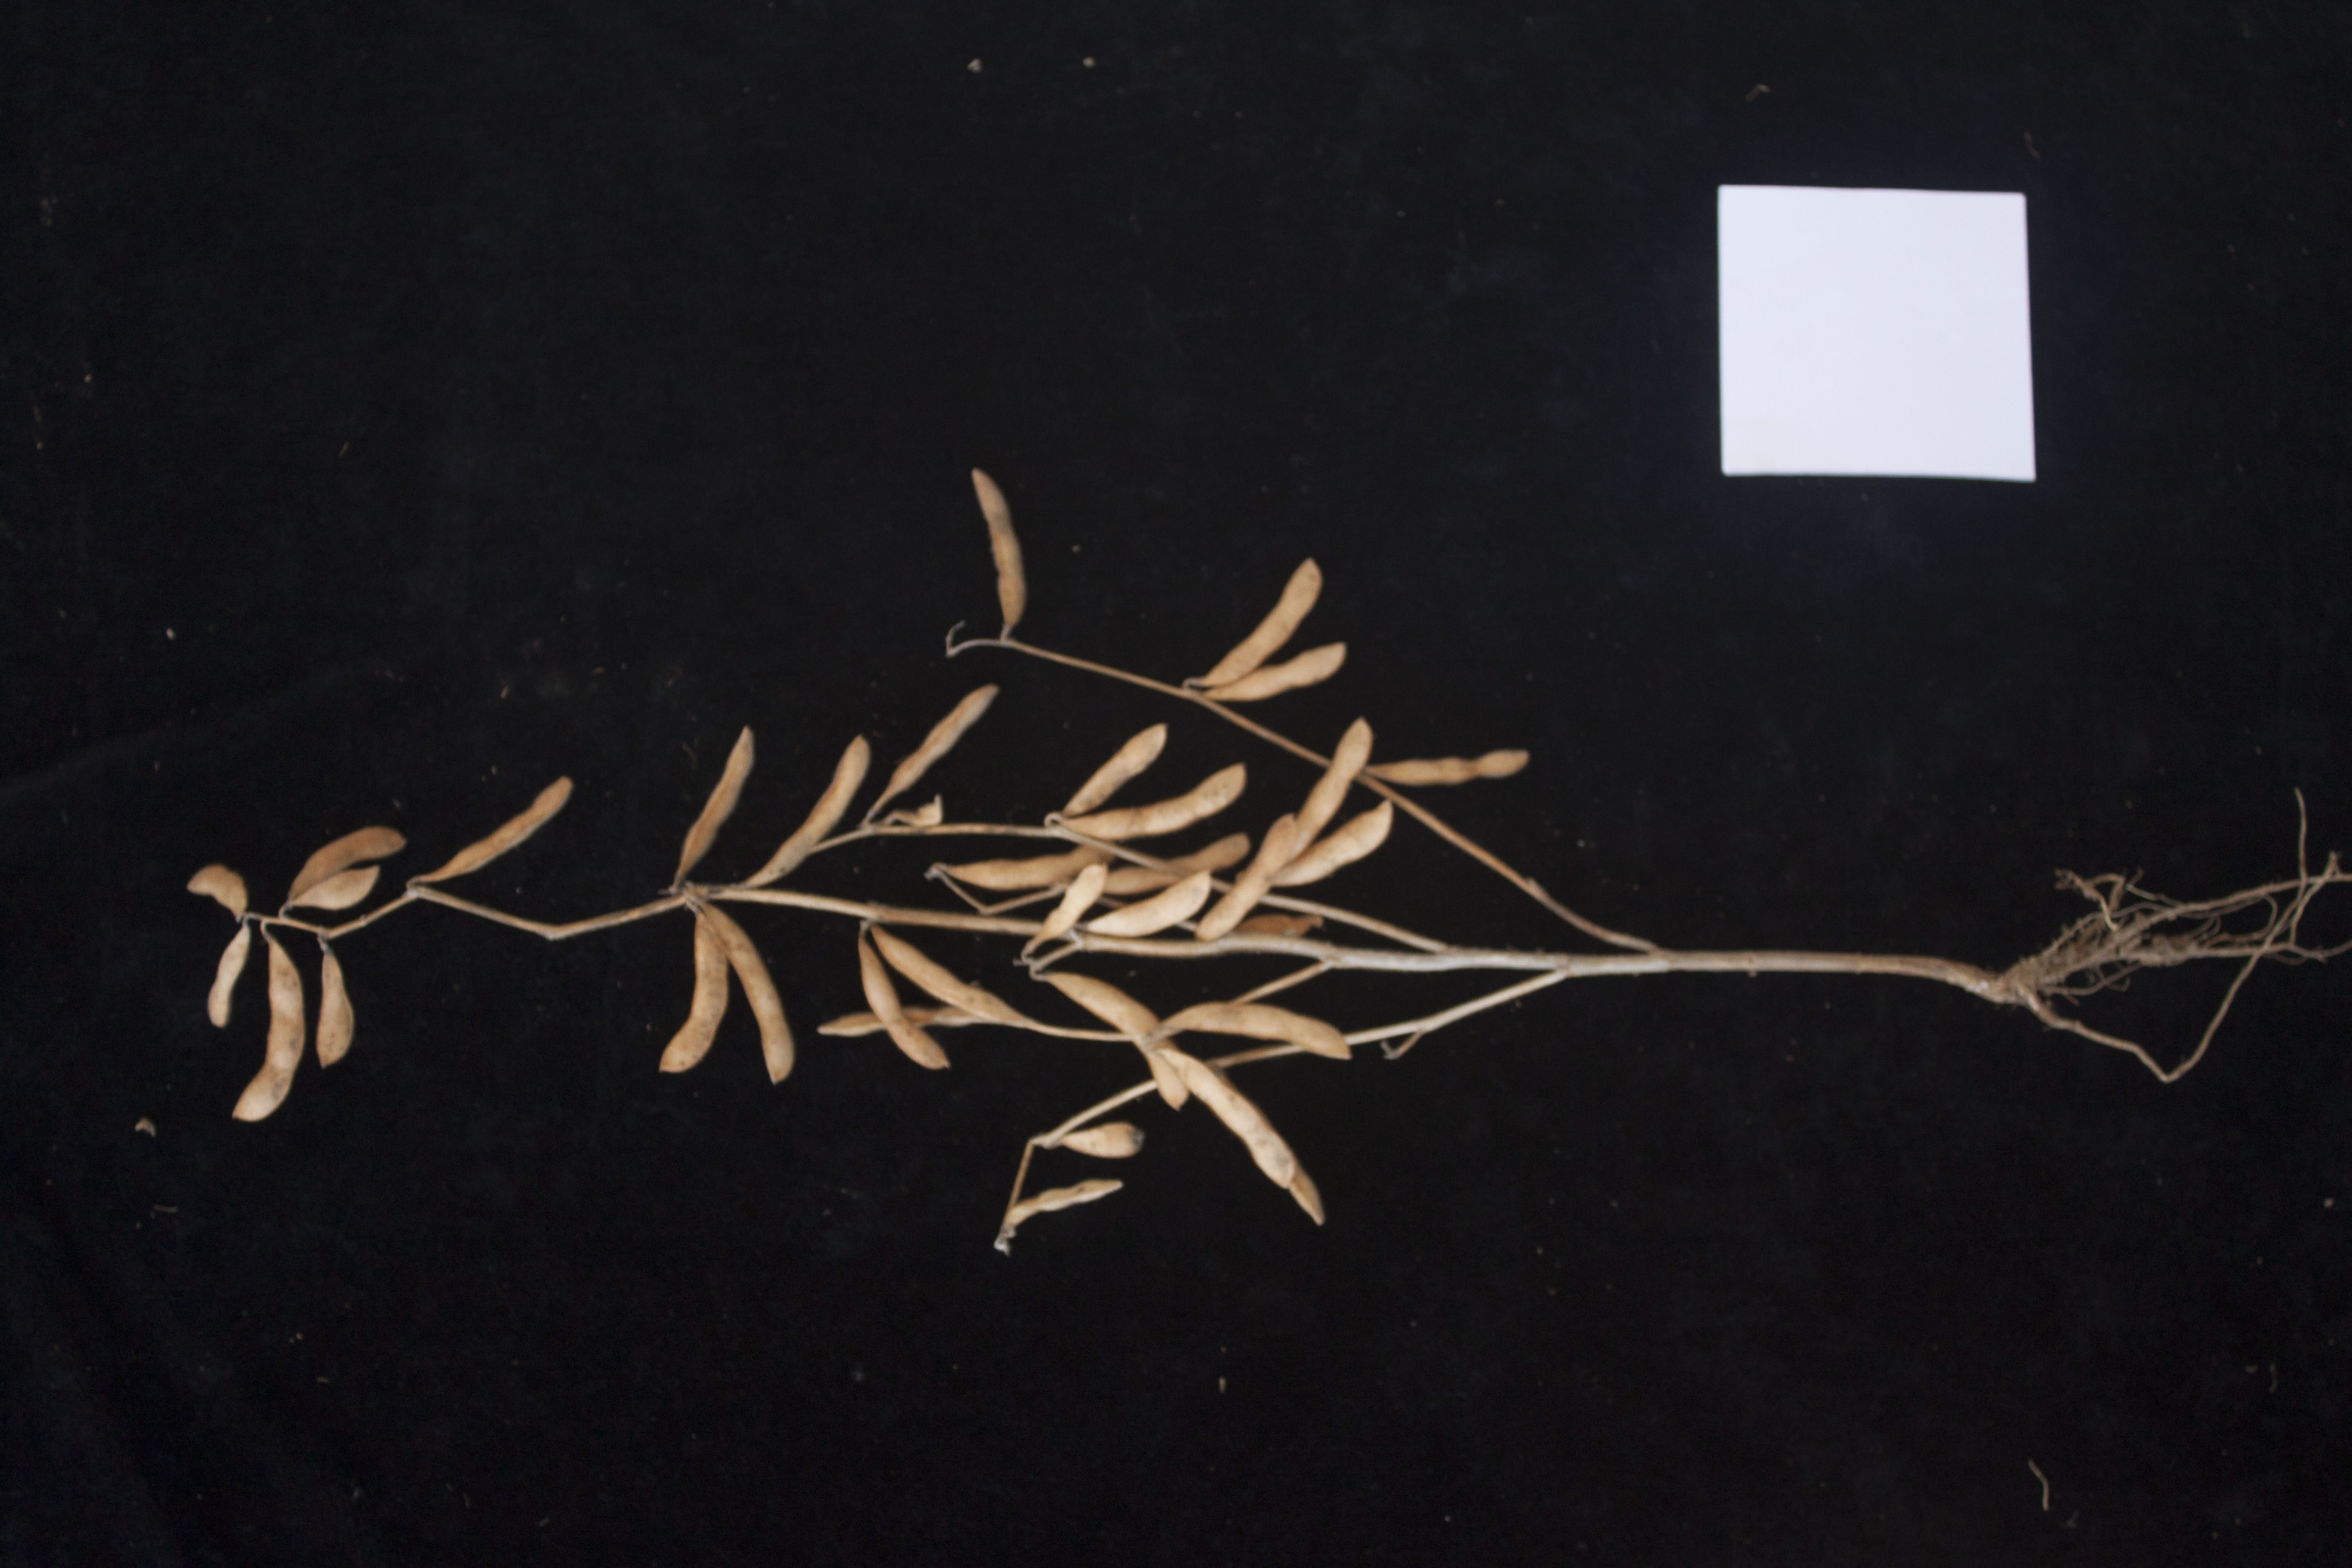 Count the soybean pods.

34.